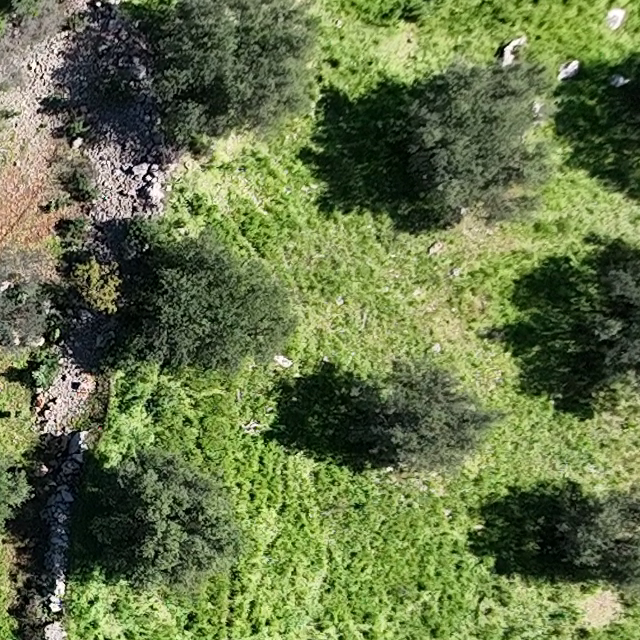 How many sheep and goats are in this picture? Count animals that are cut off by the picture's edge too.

7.